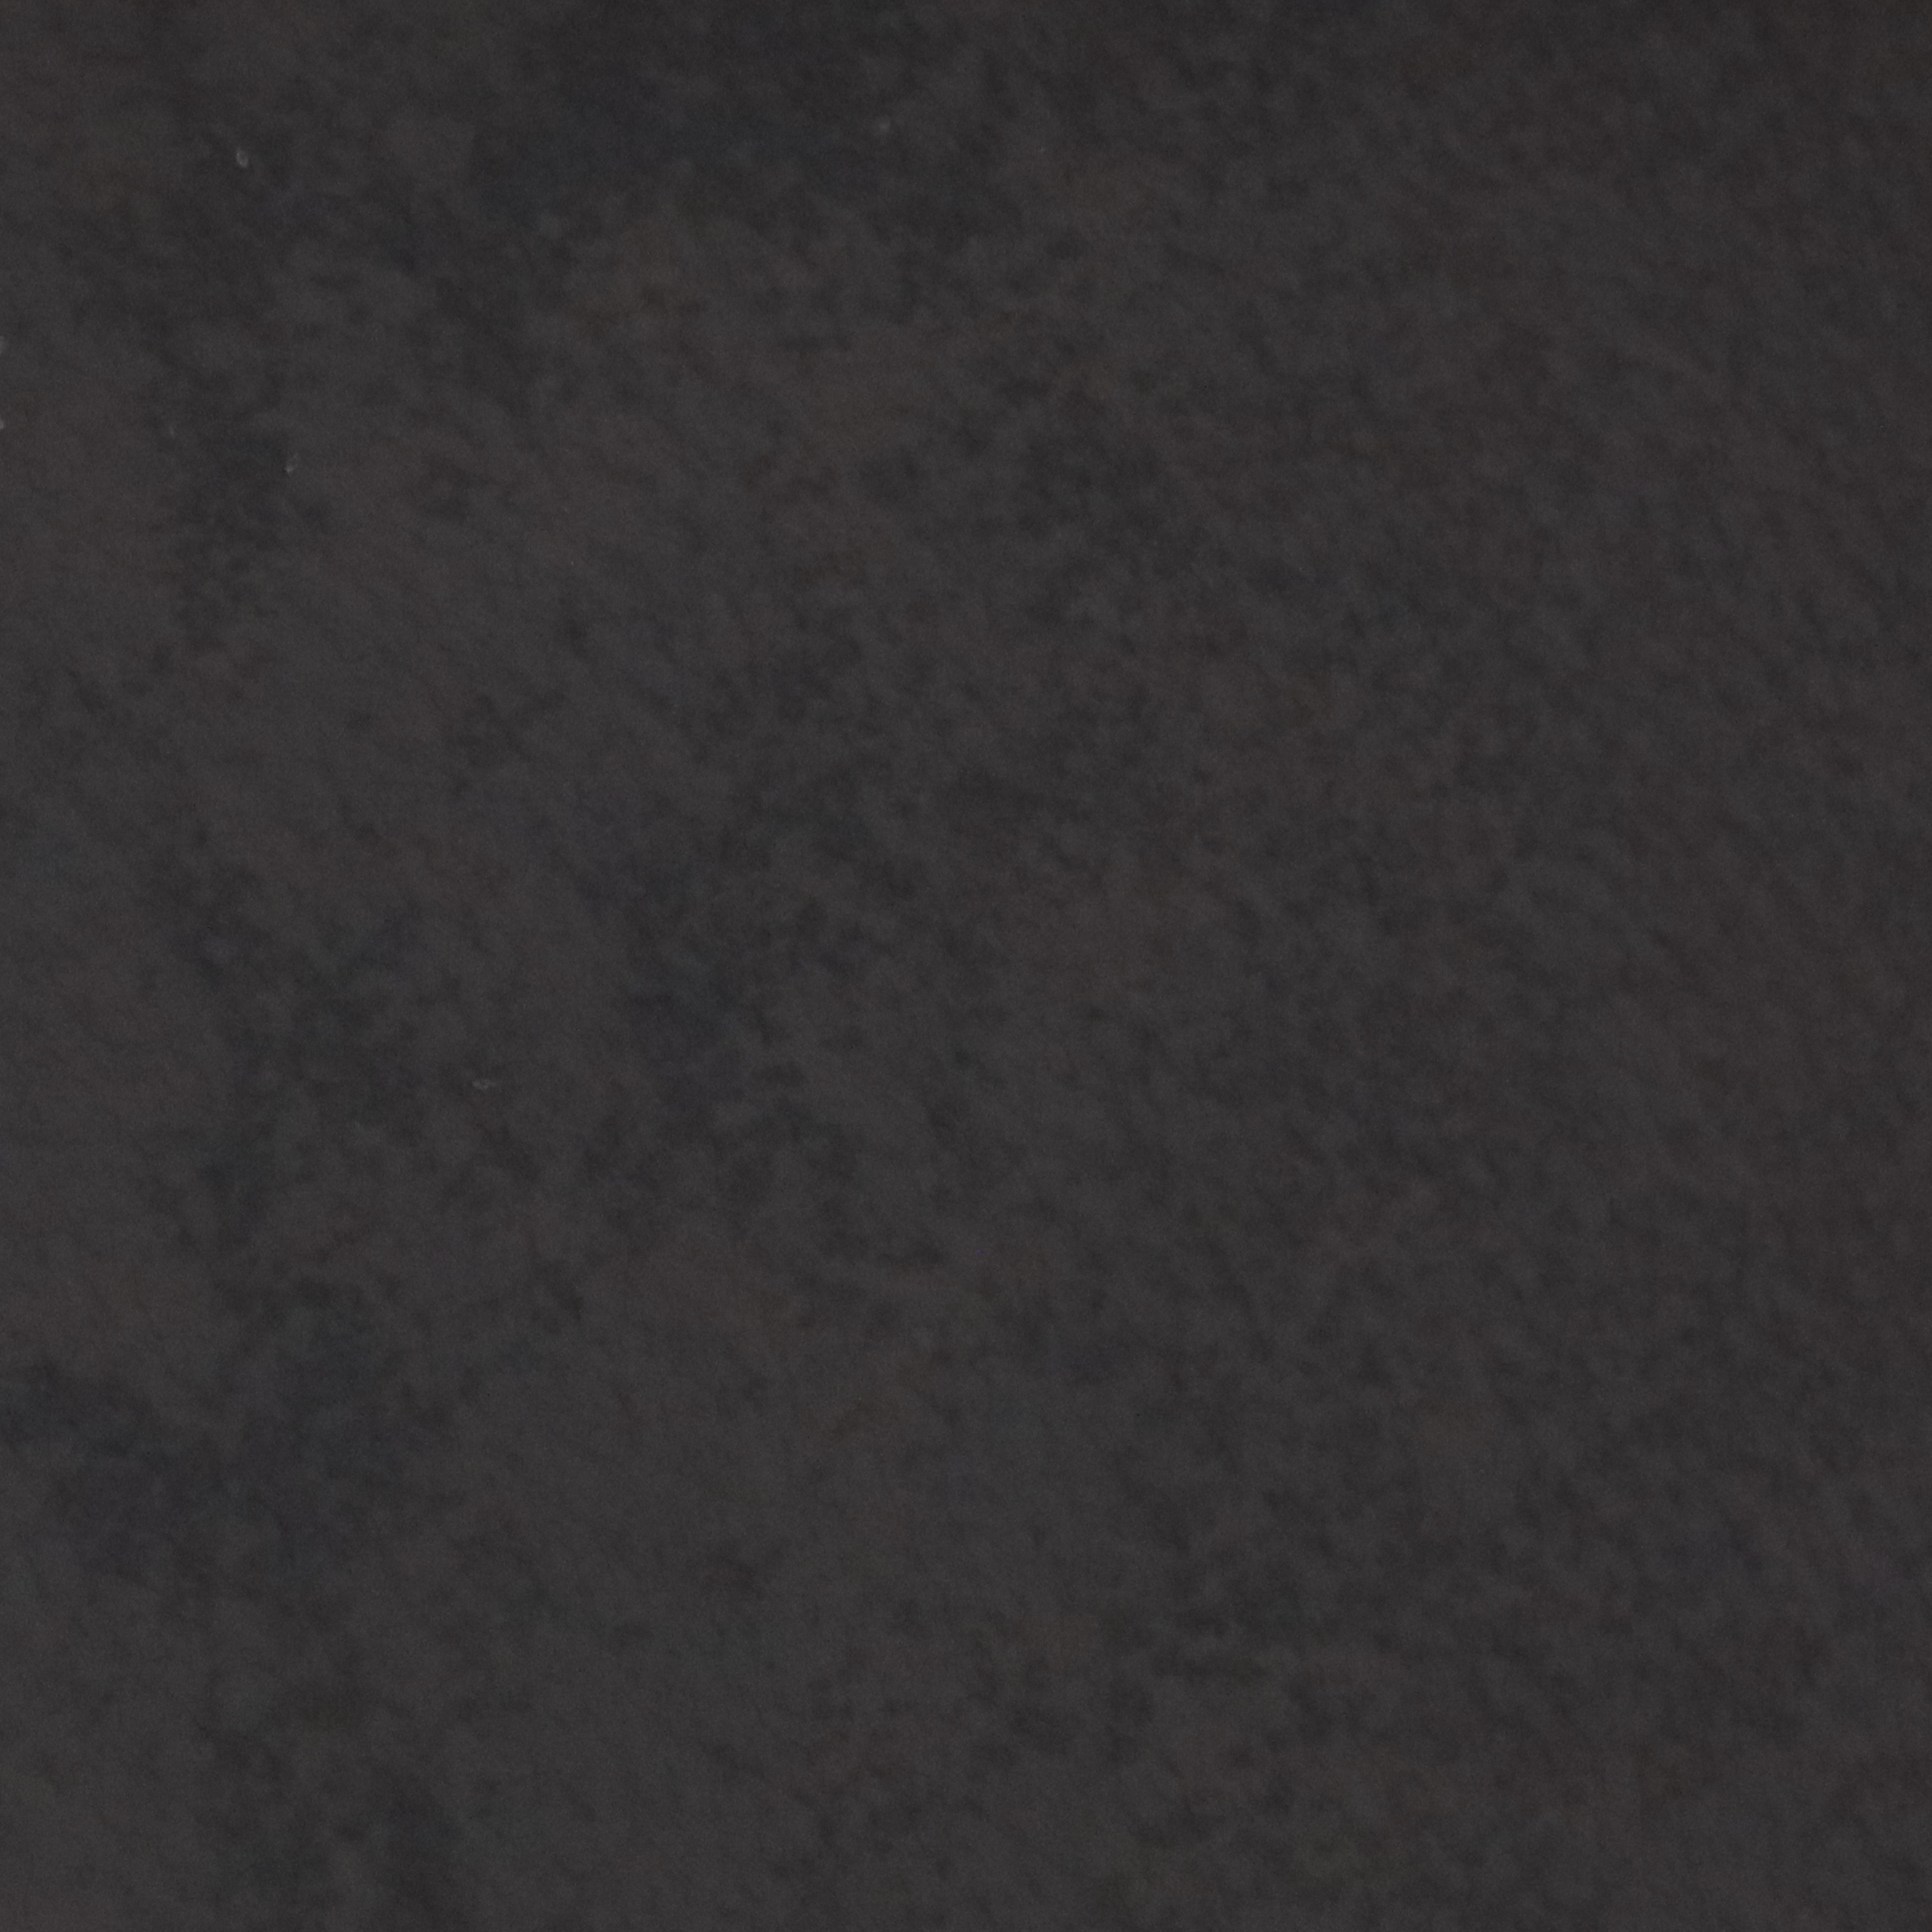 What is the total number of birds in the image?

2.